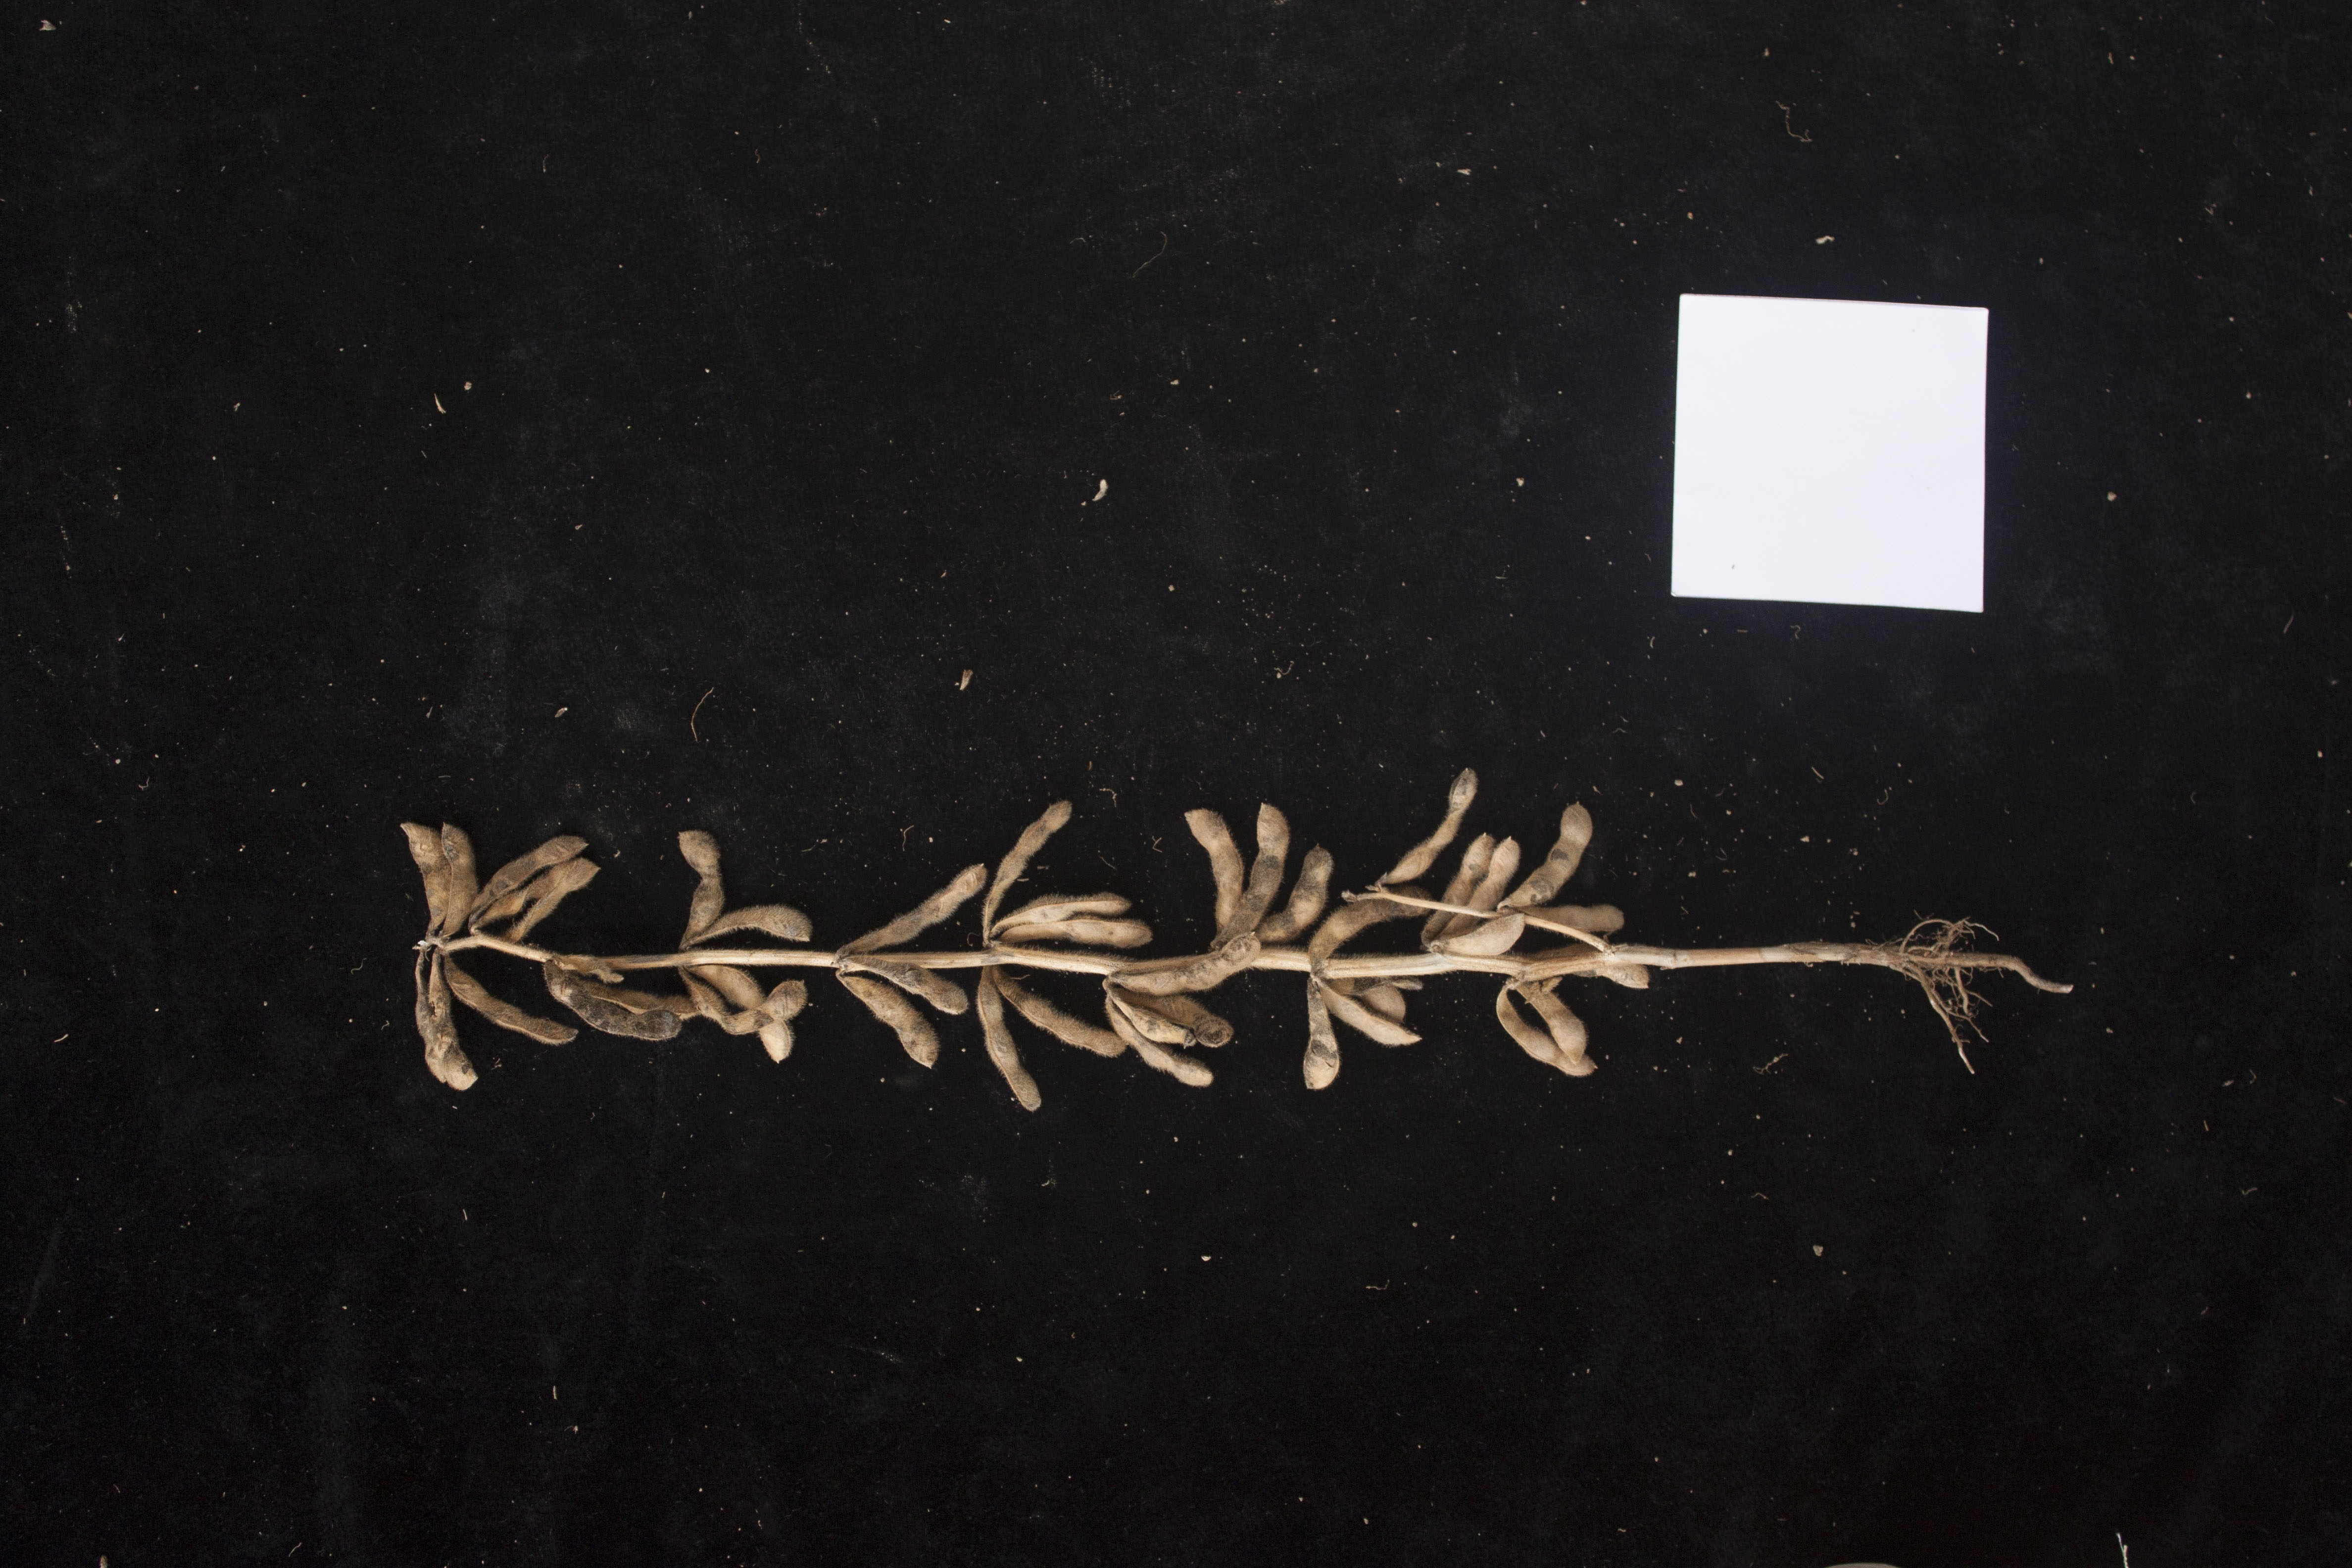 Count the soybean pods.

40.